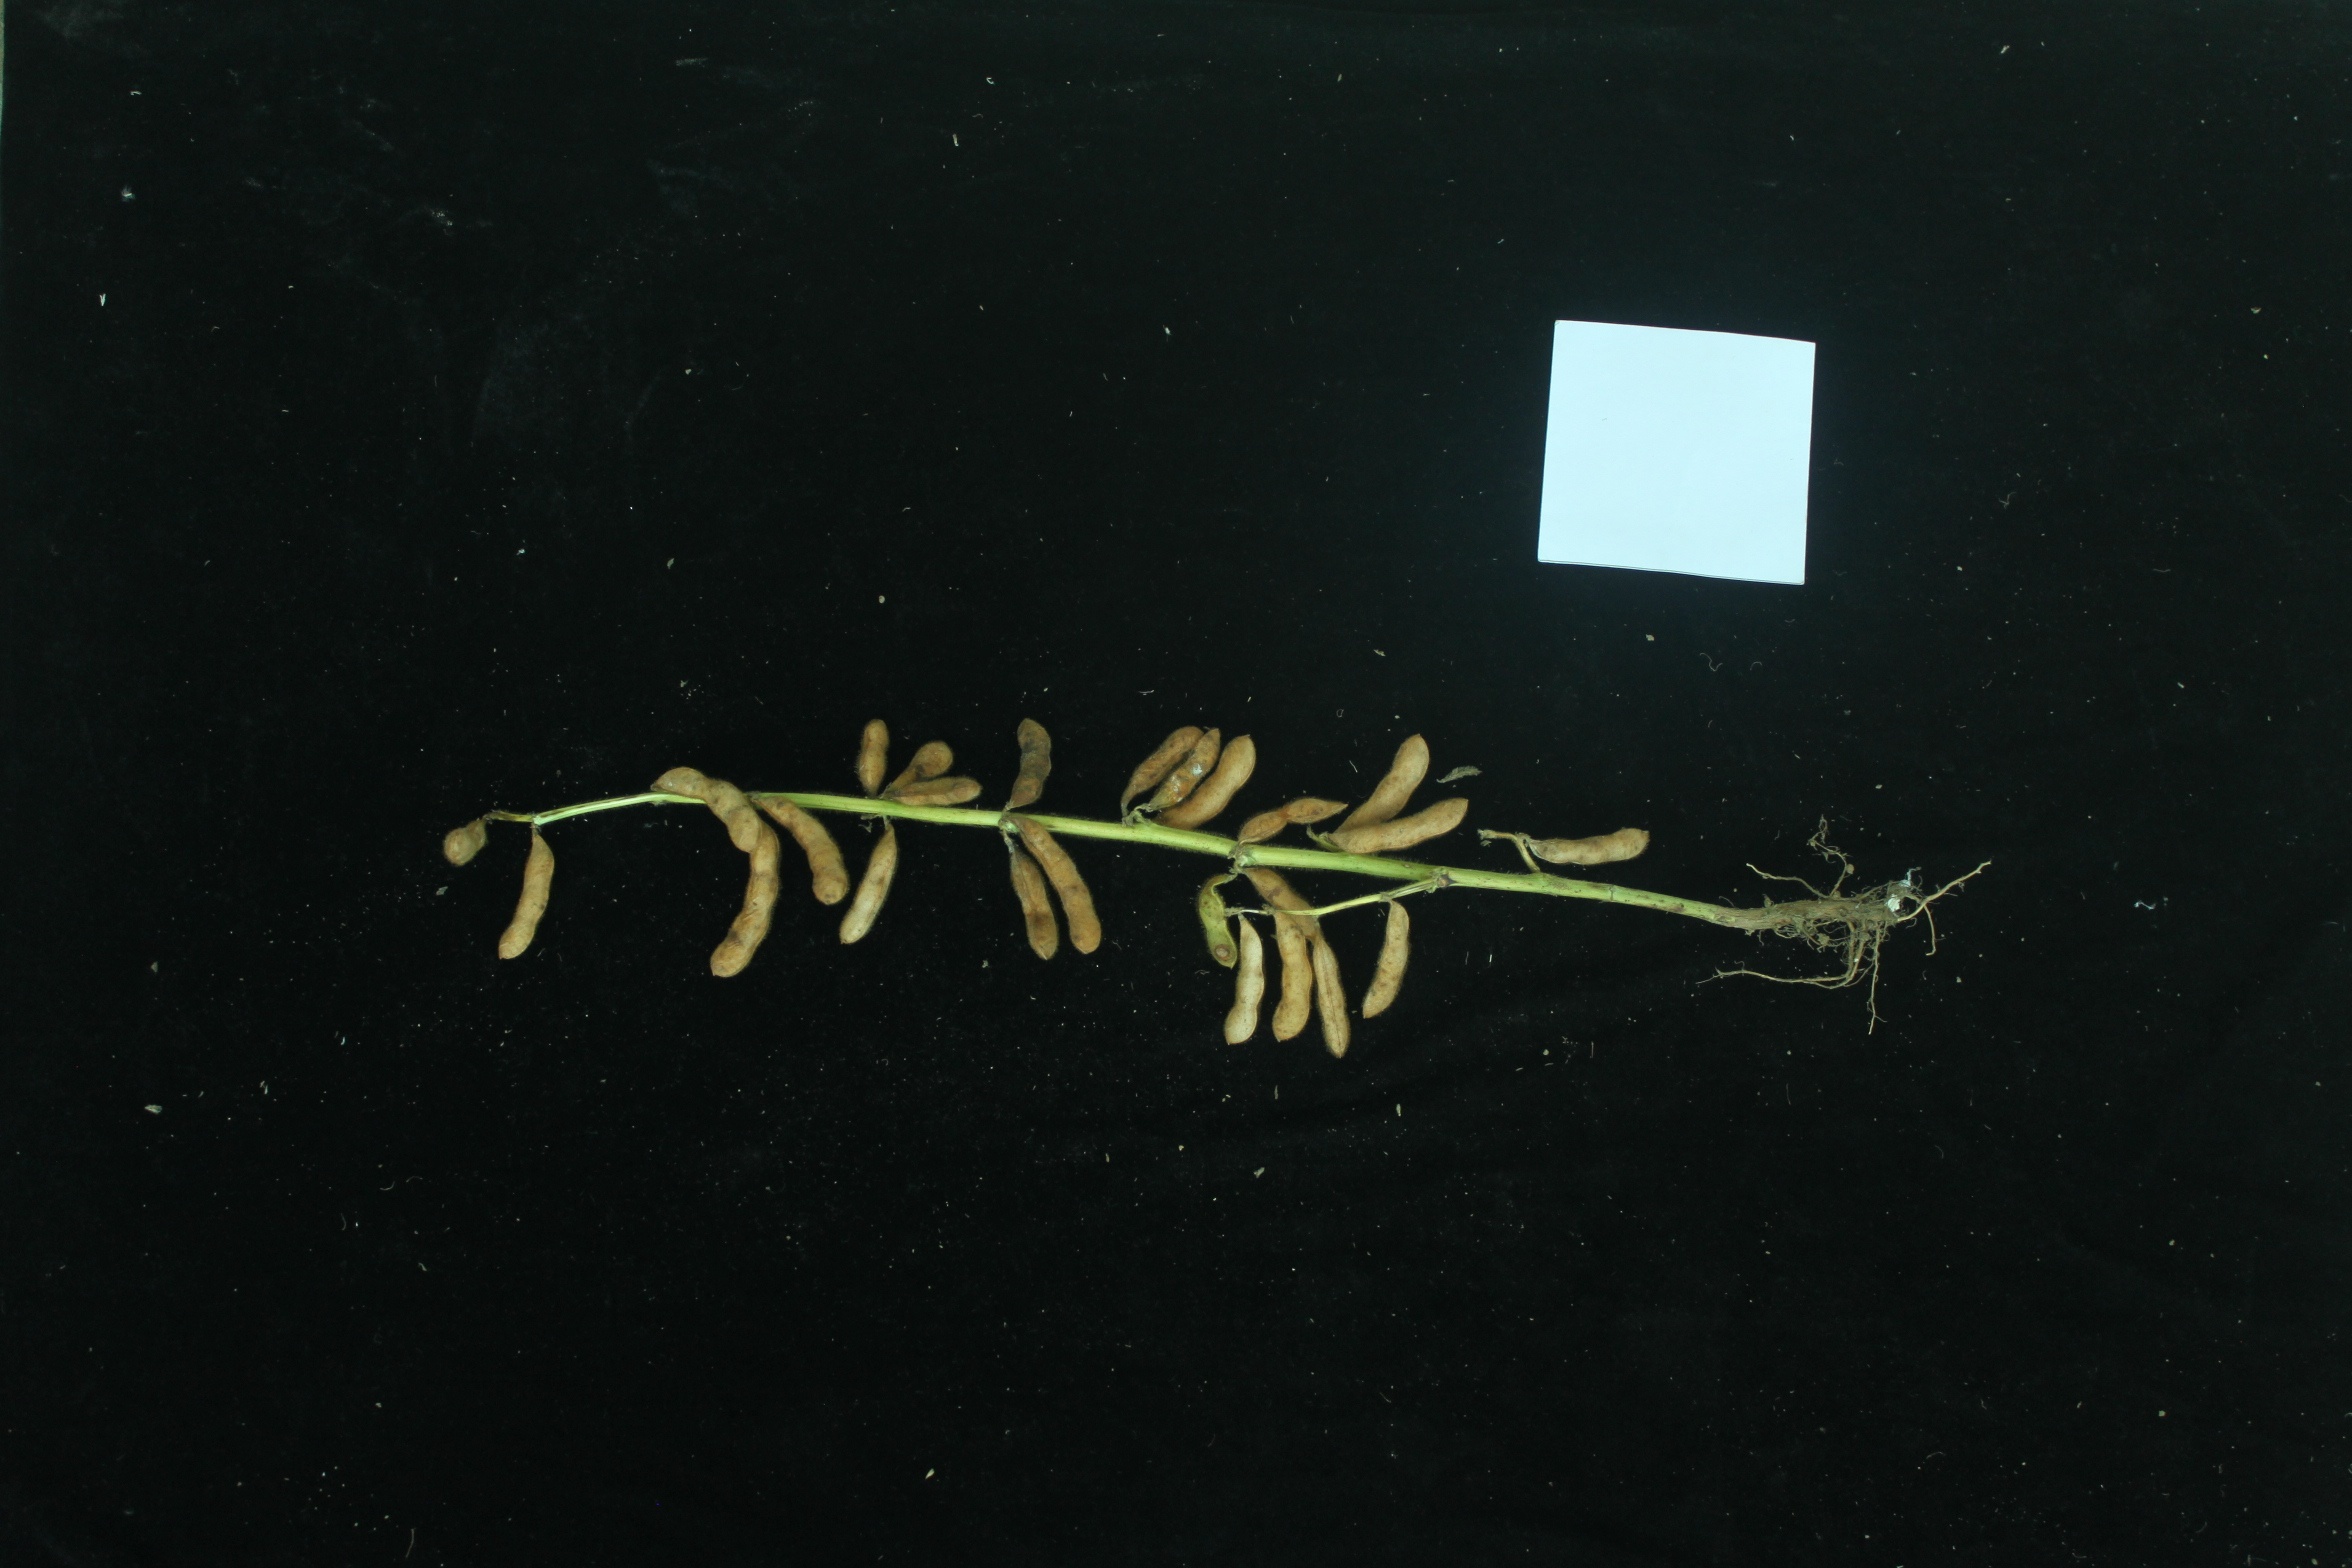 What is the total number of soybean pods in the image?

25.